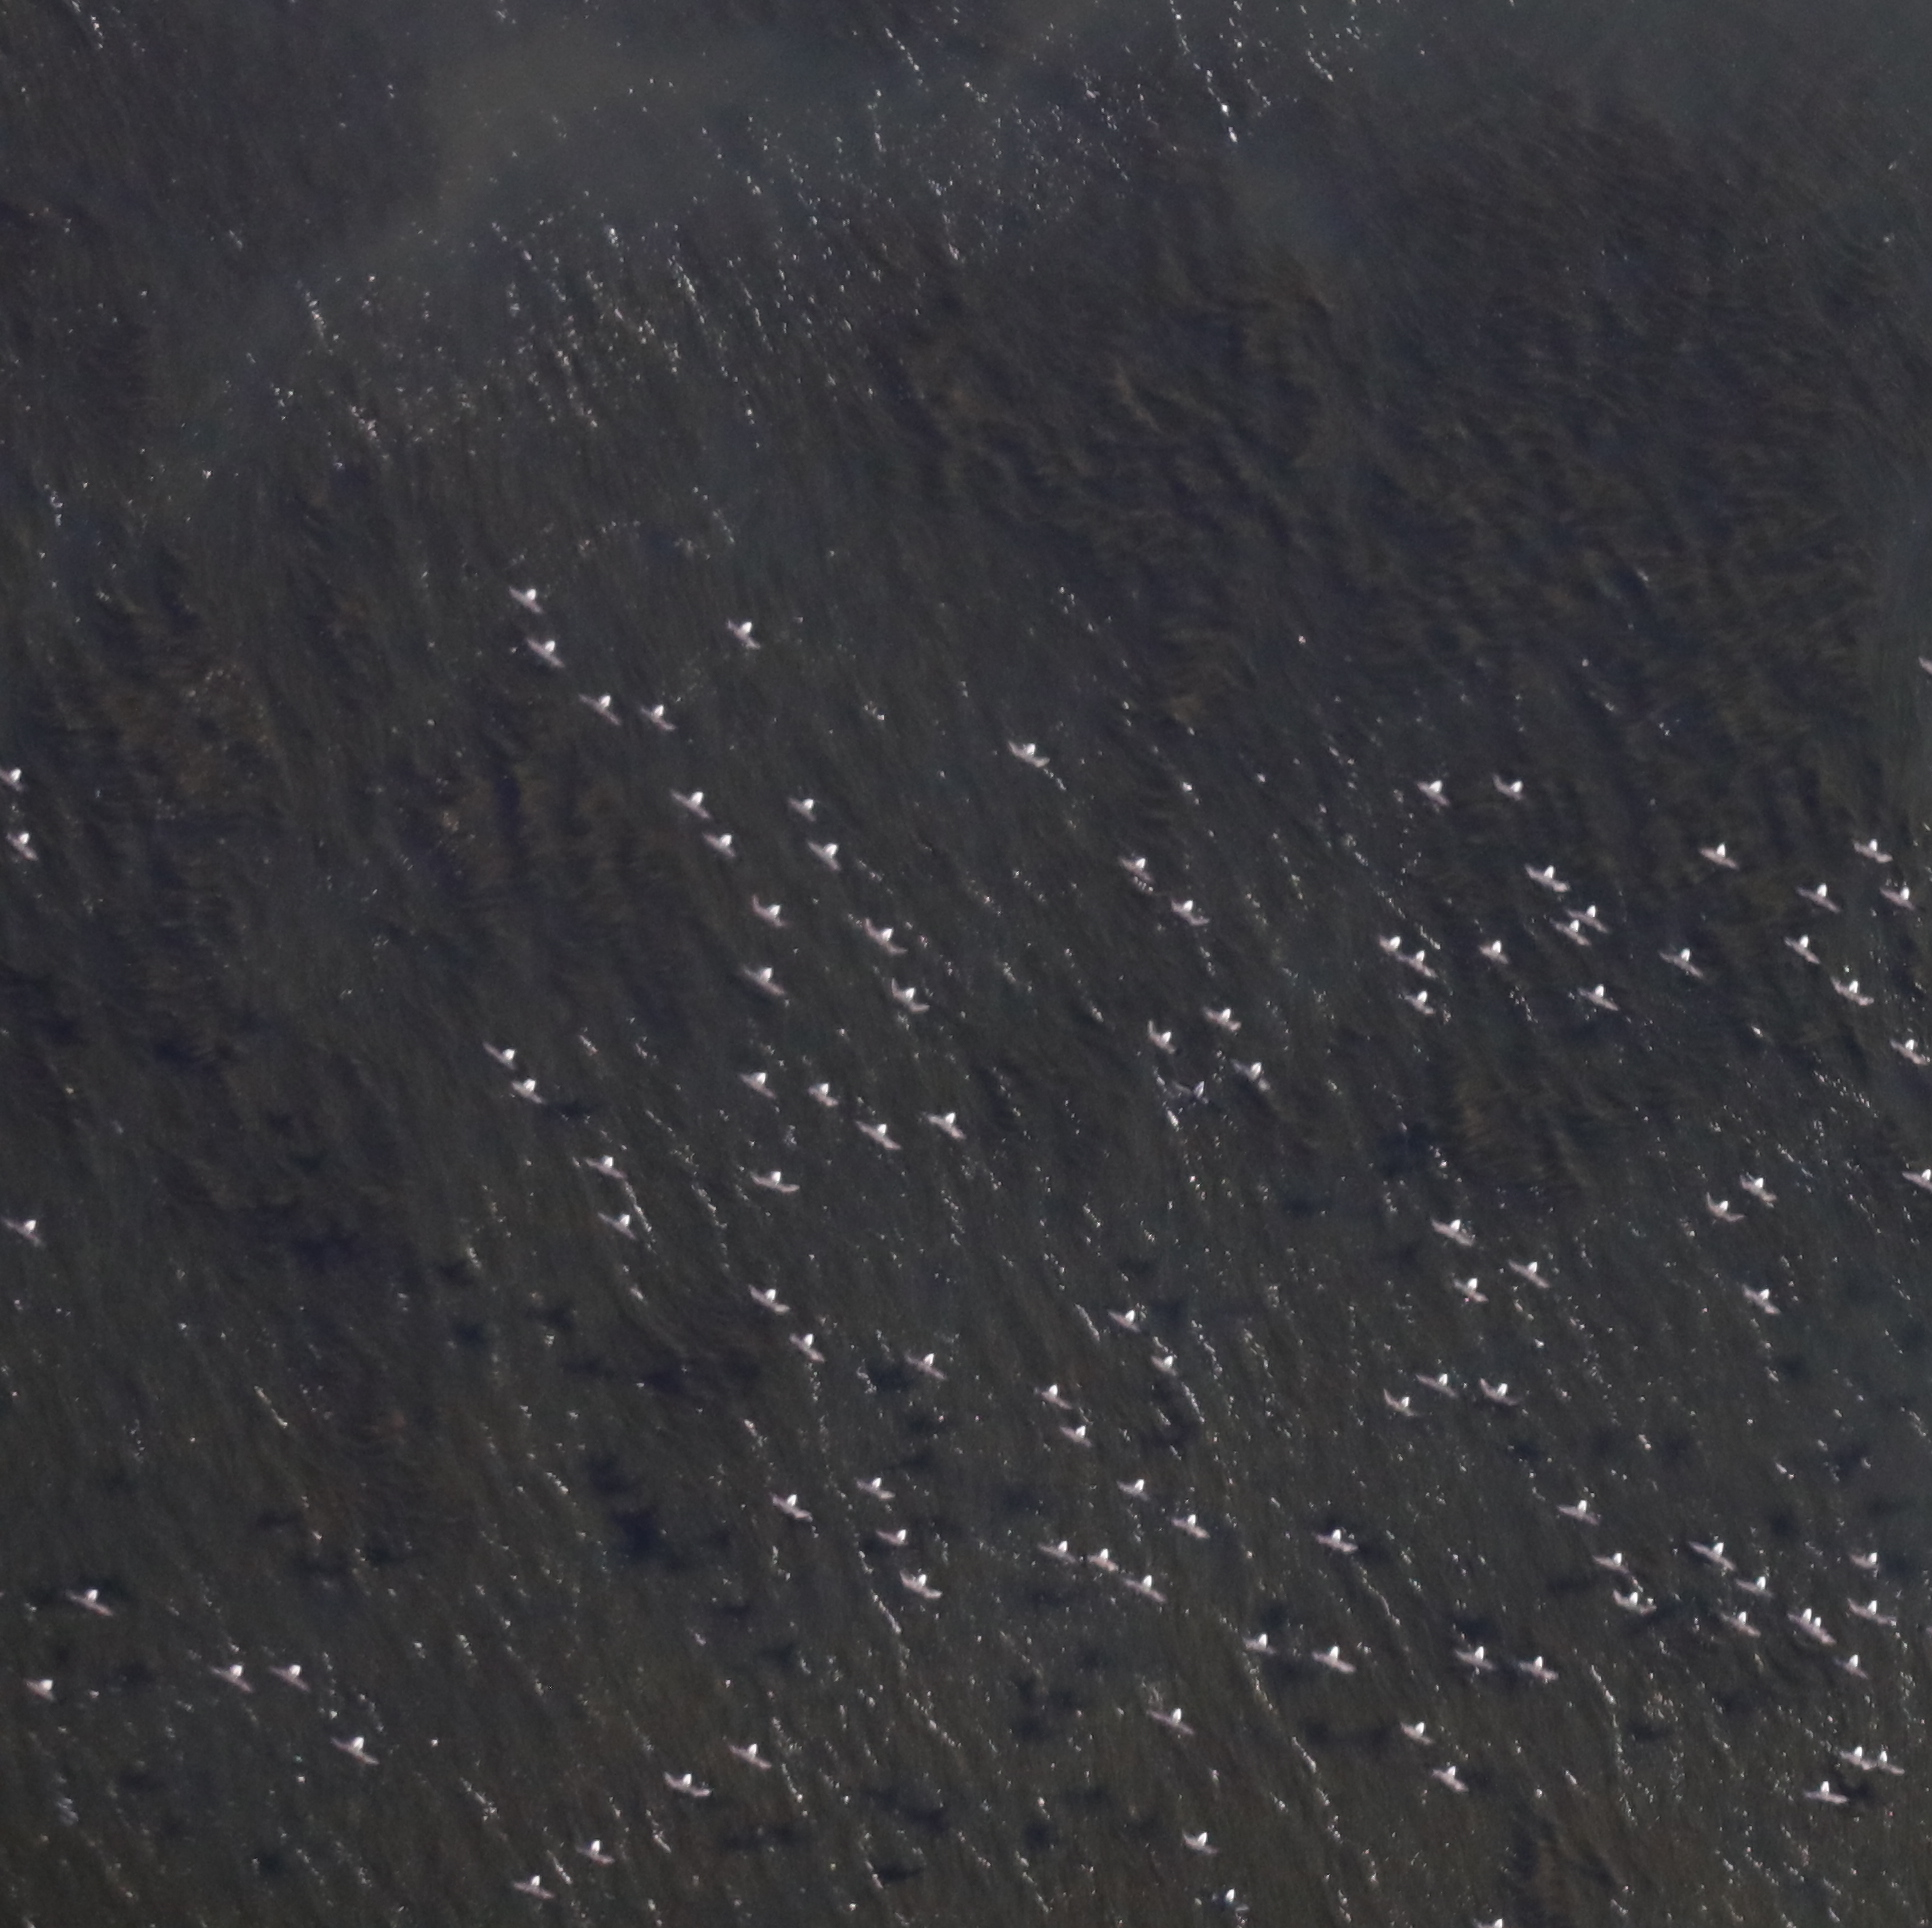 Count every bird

109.